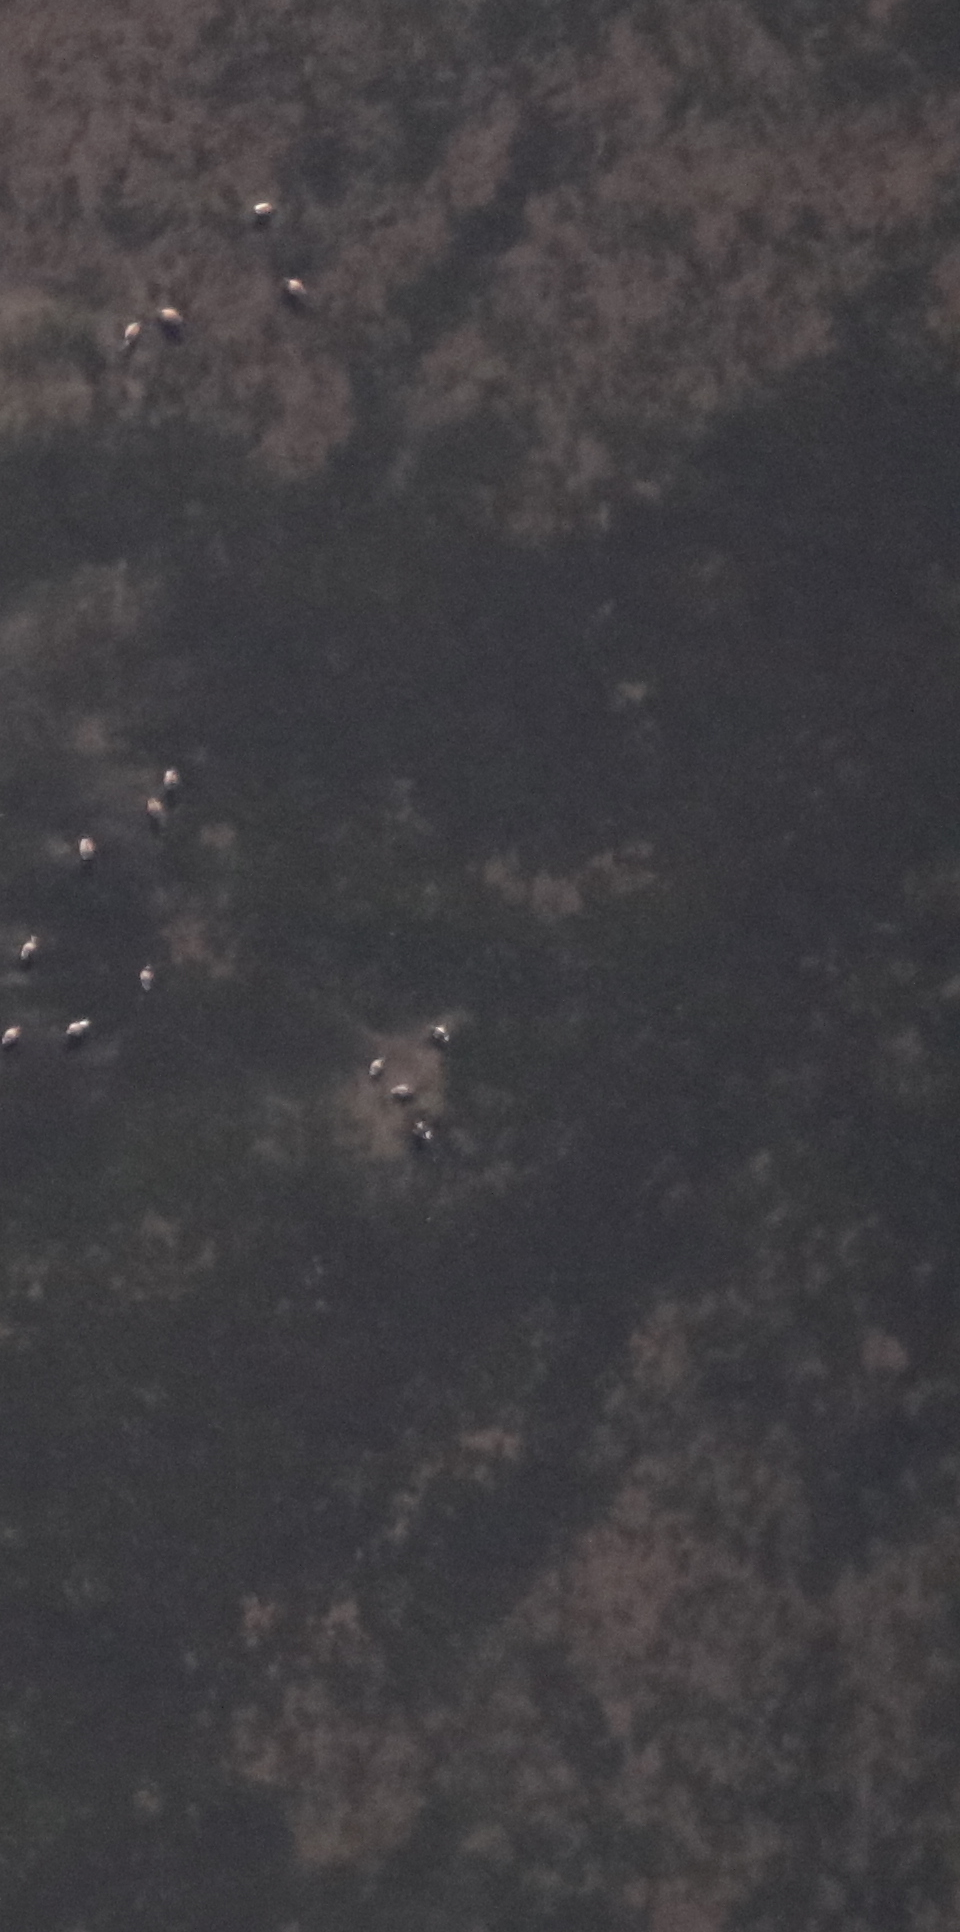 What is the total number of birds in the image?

15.